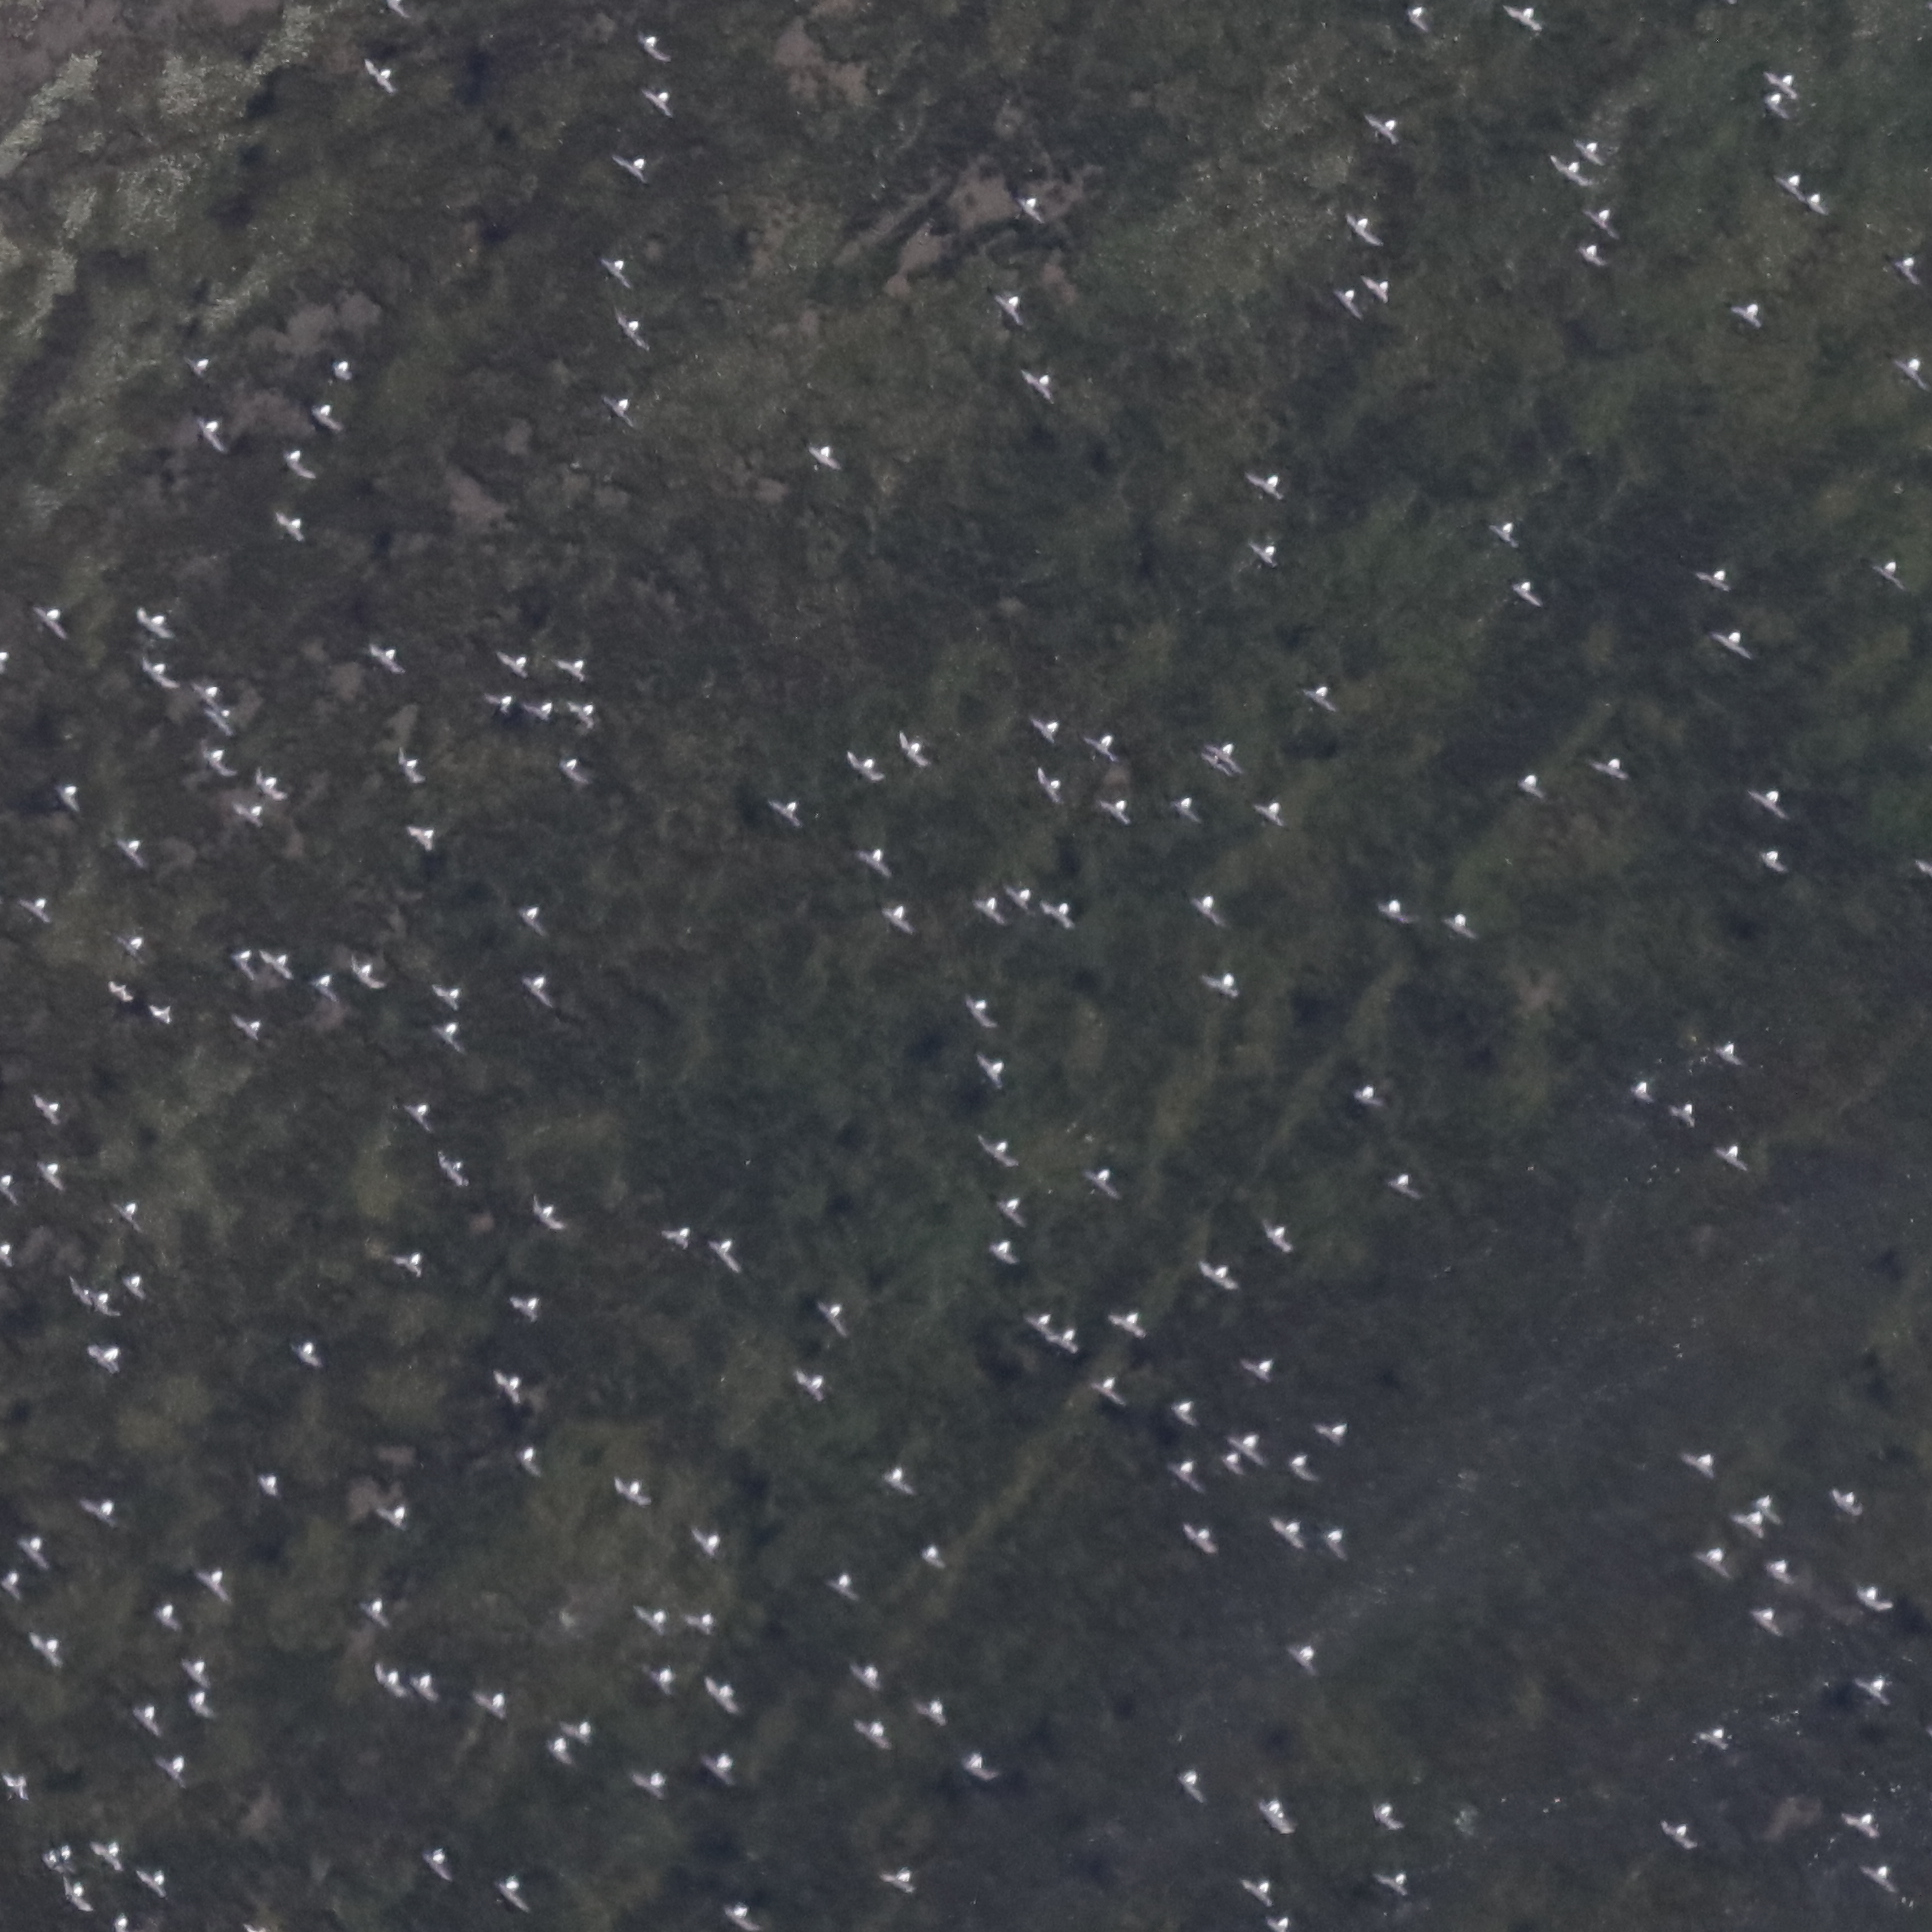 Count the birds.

210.